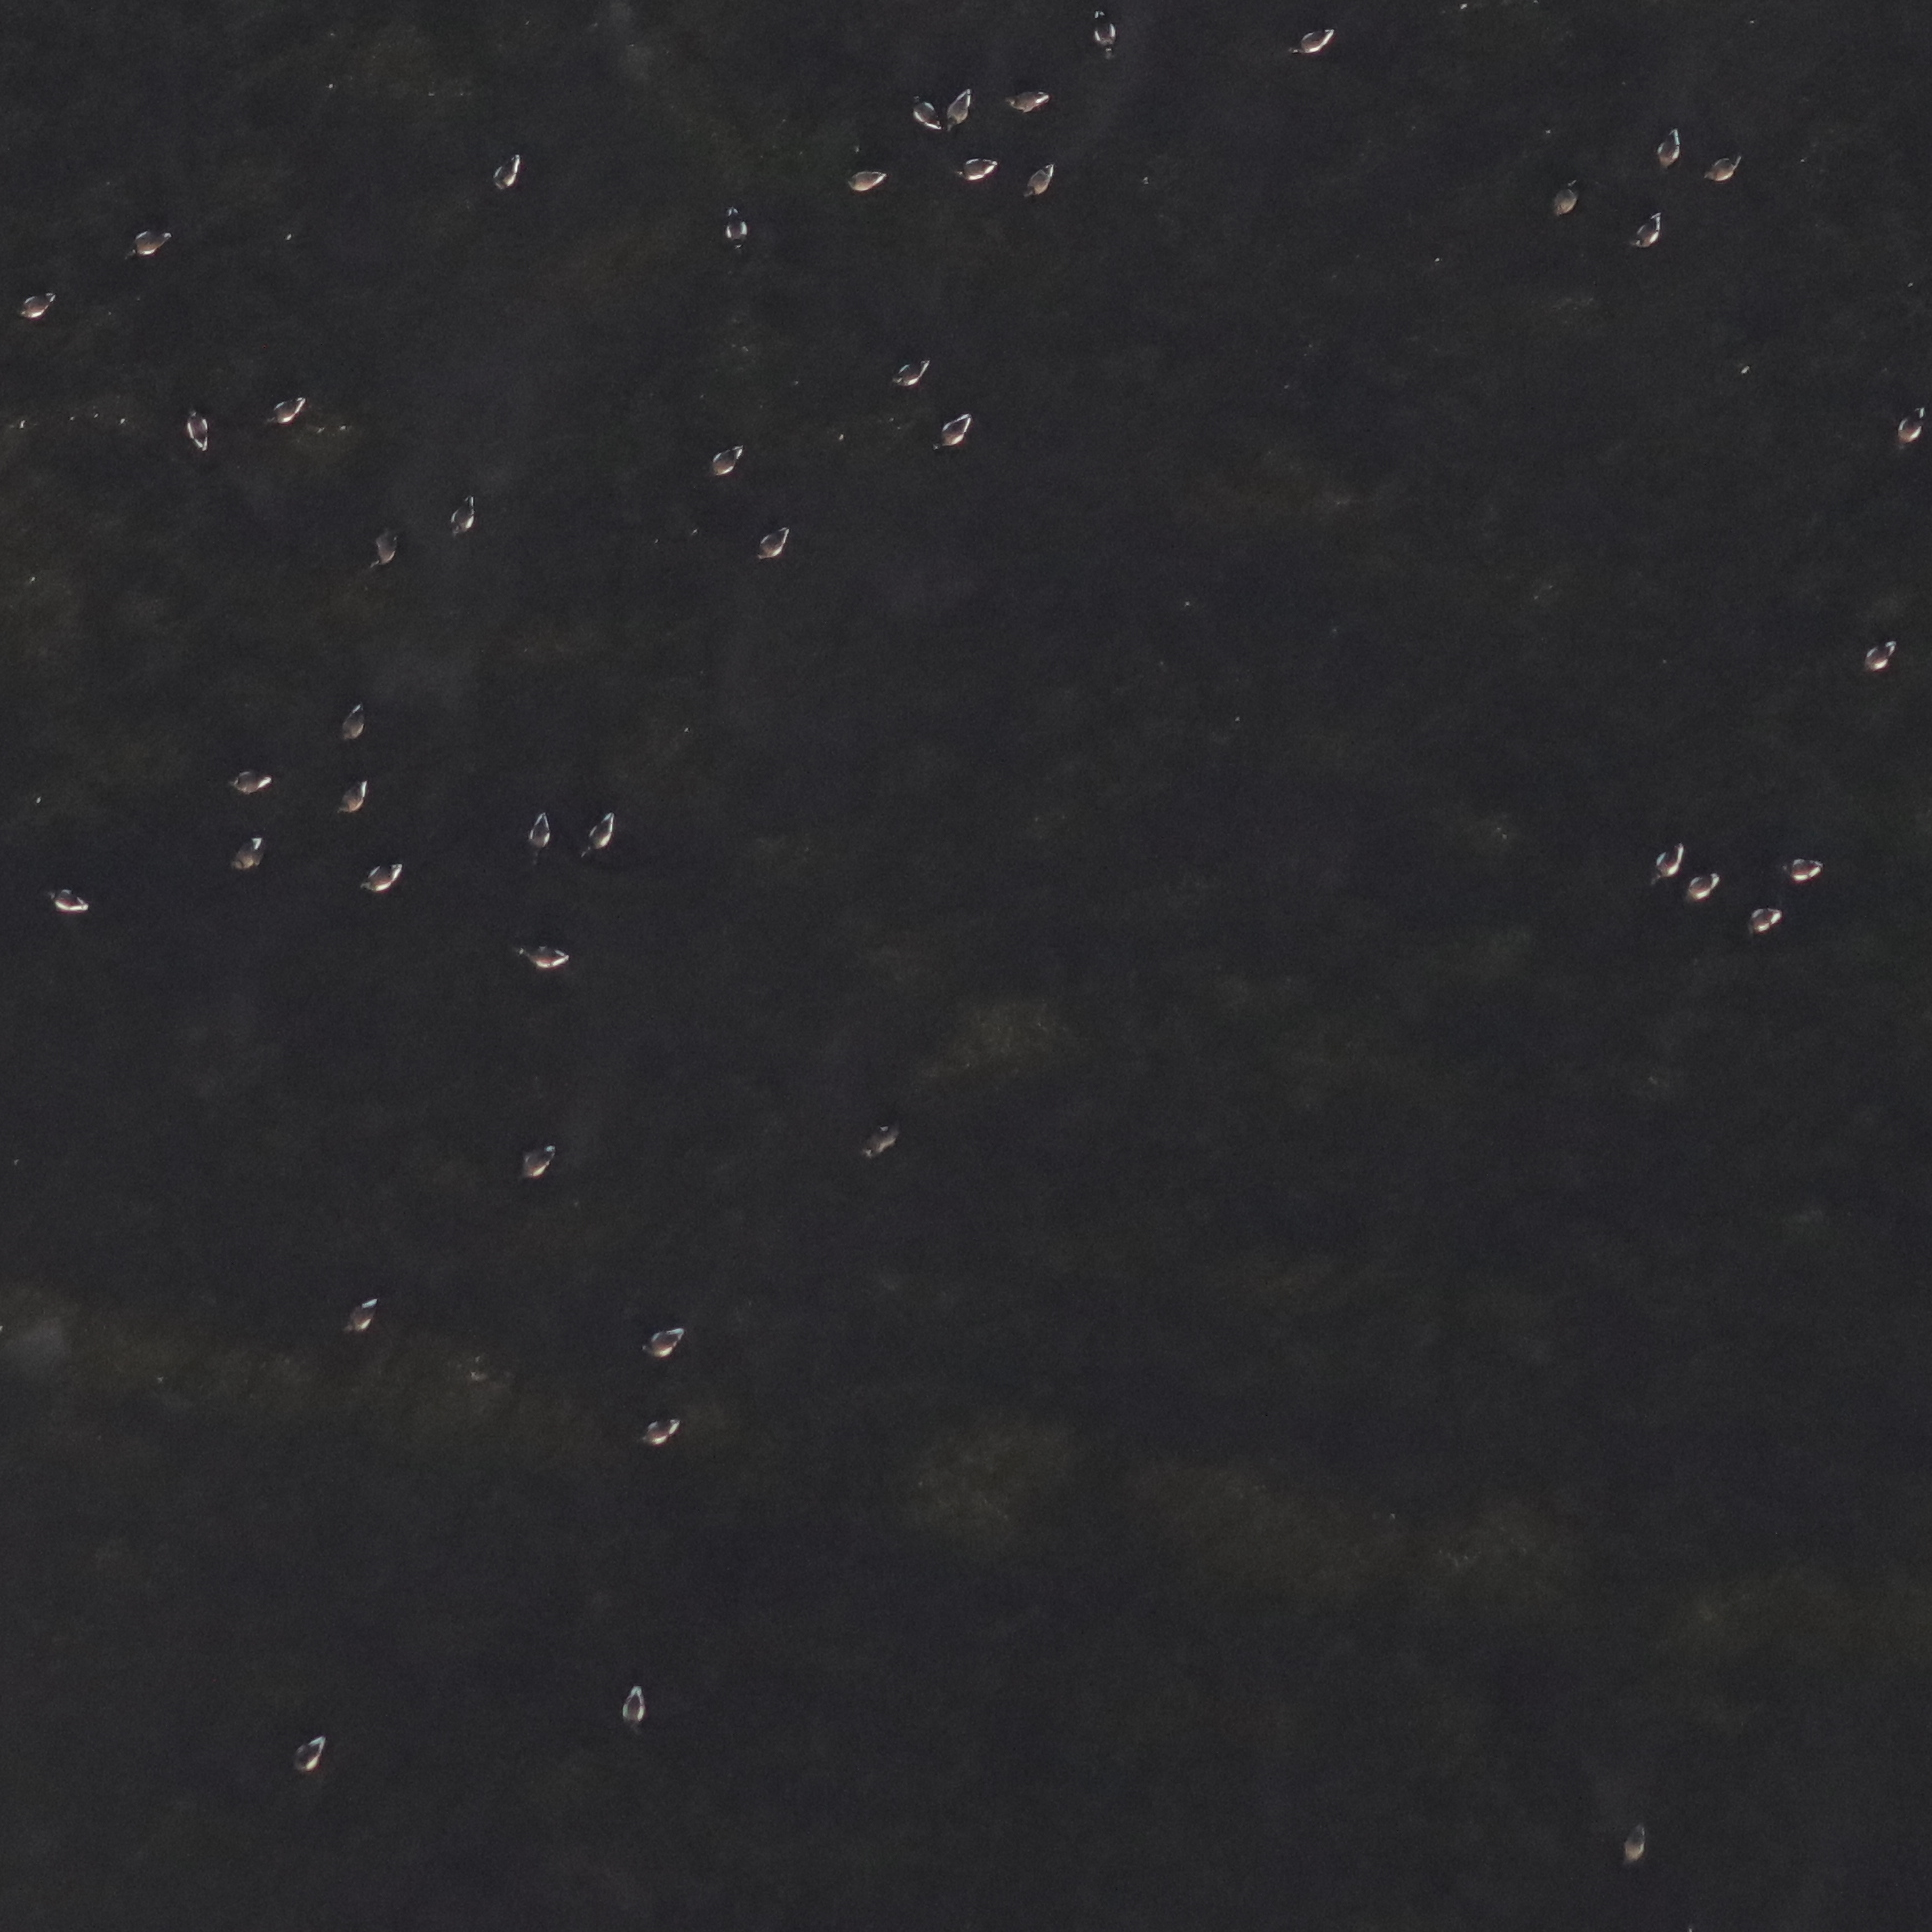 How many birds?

47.